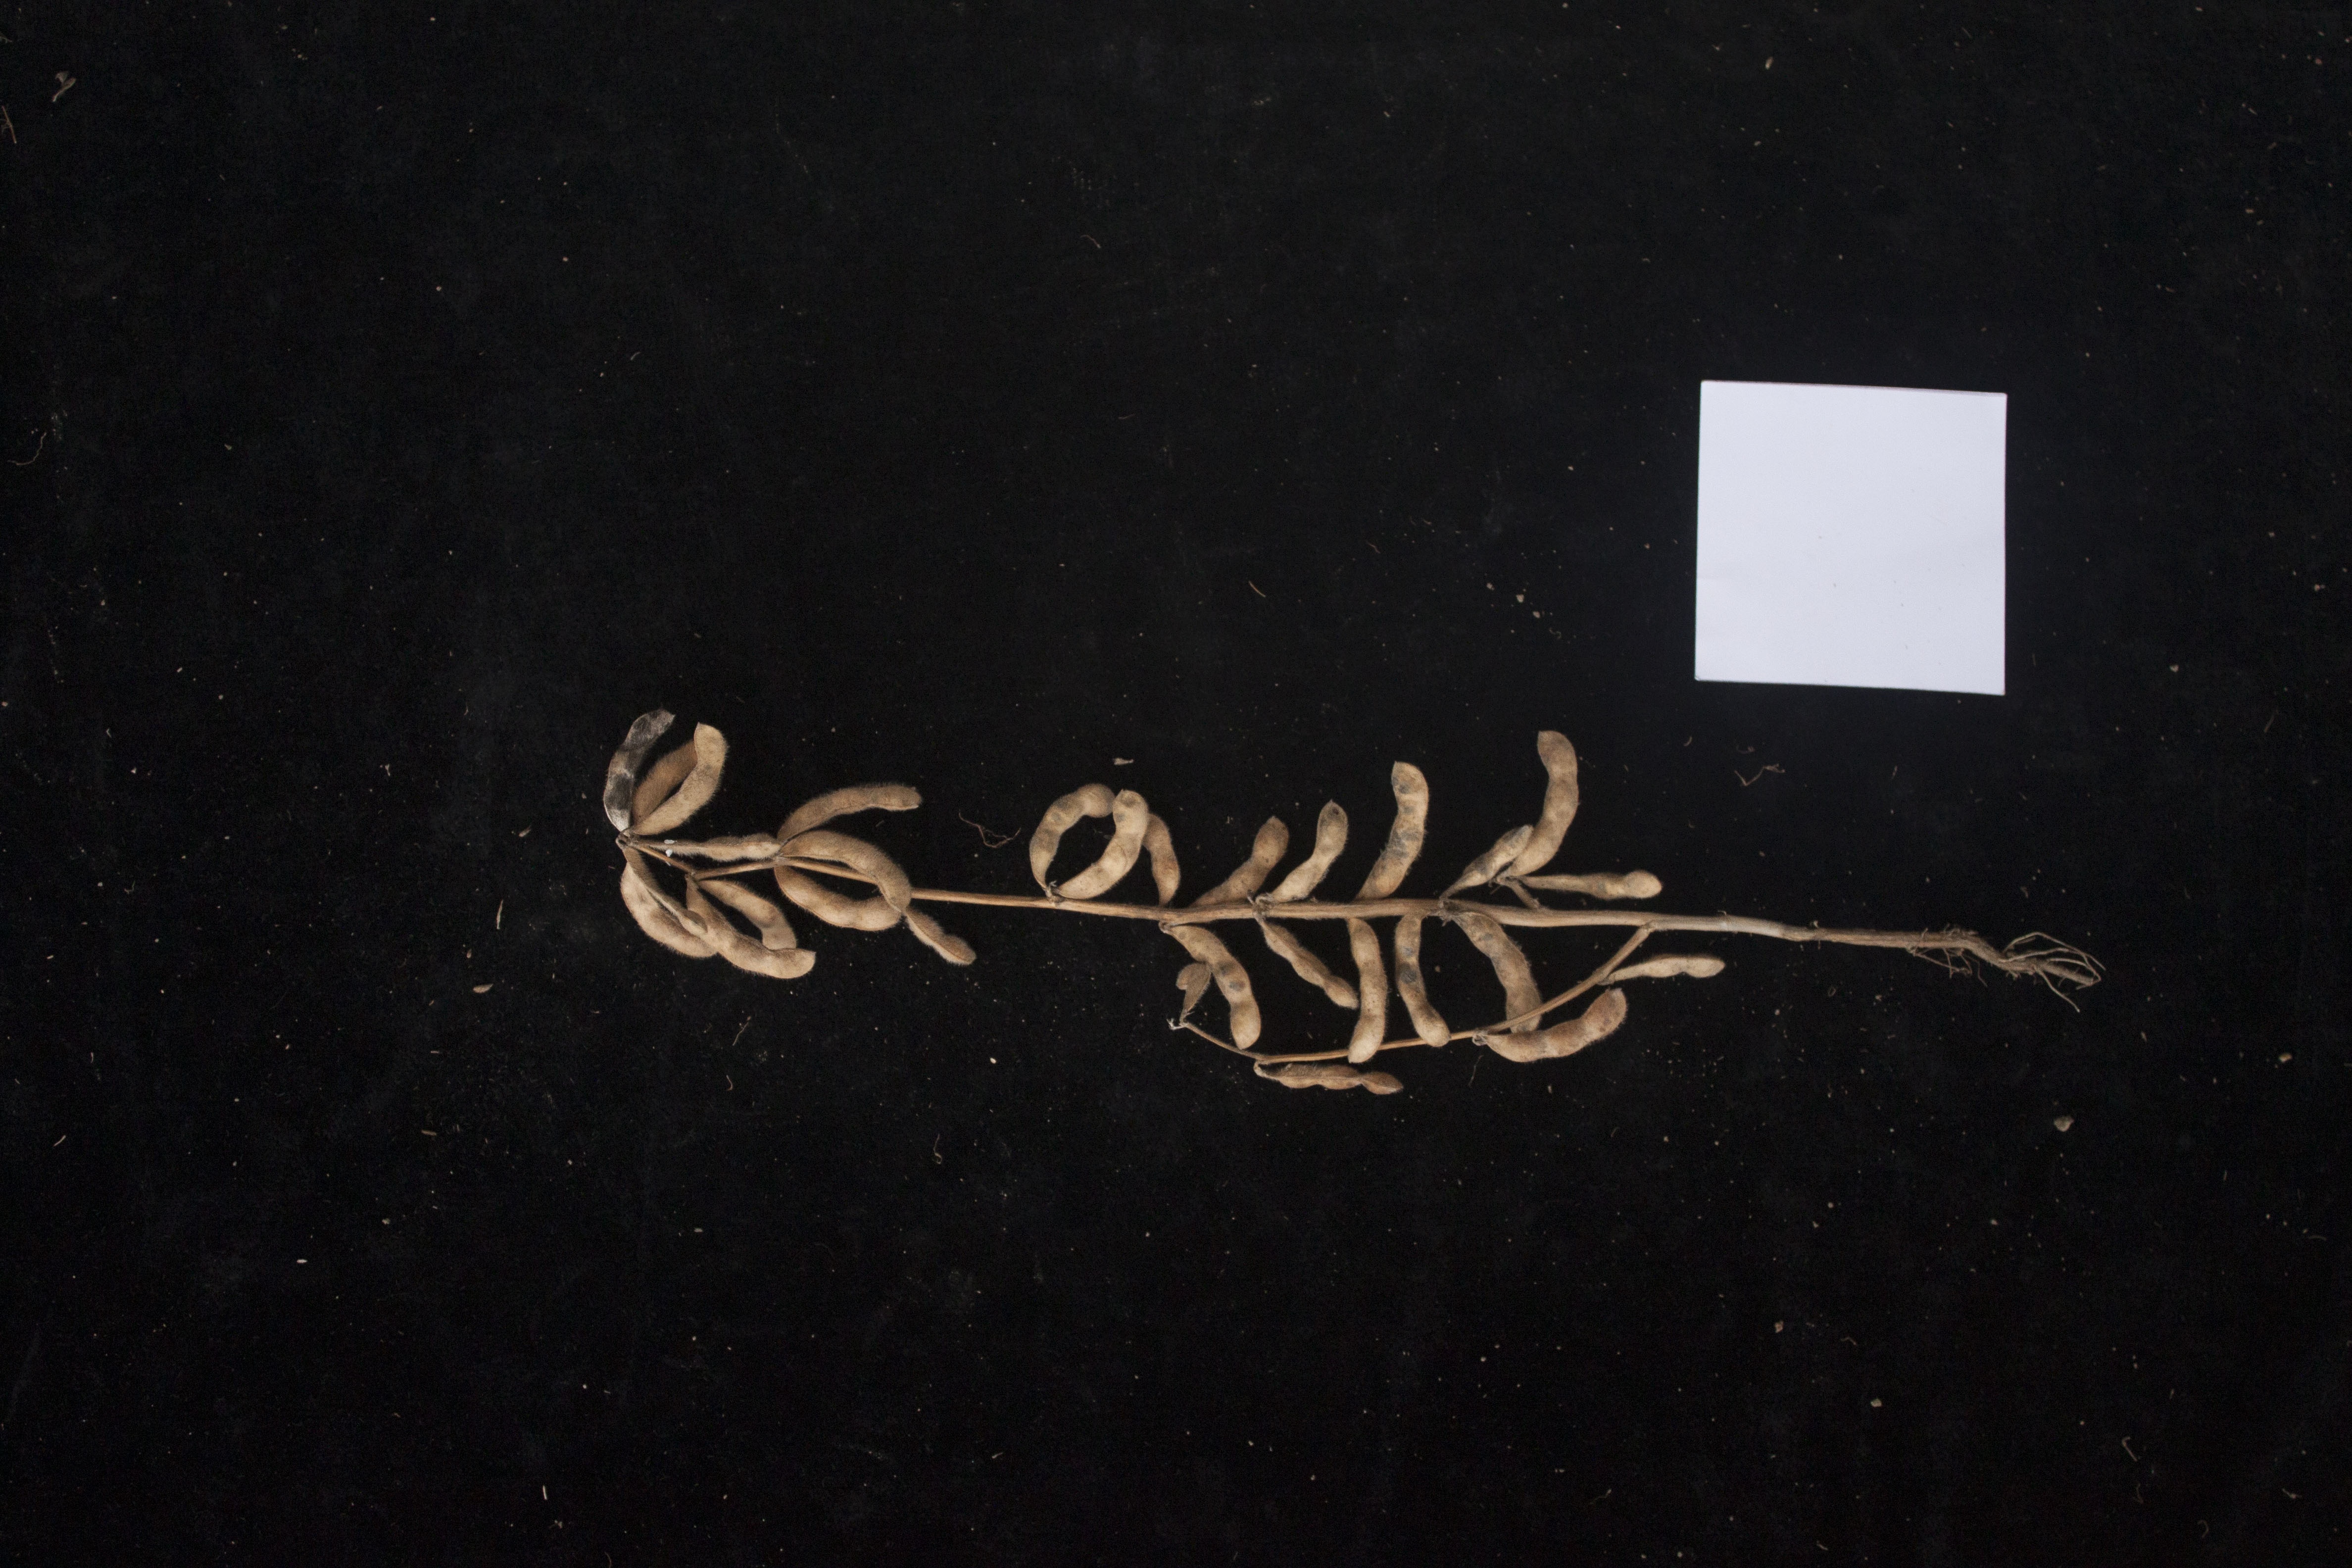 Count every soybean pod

30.